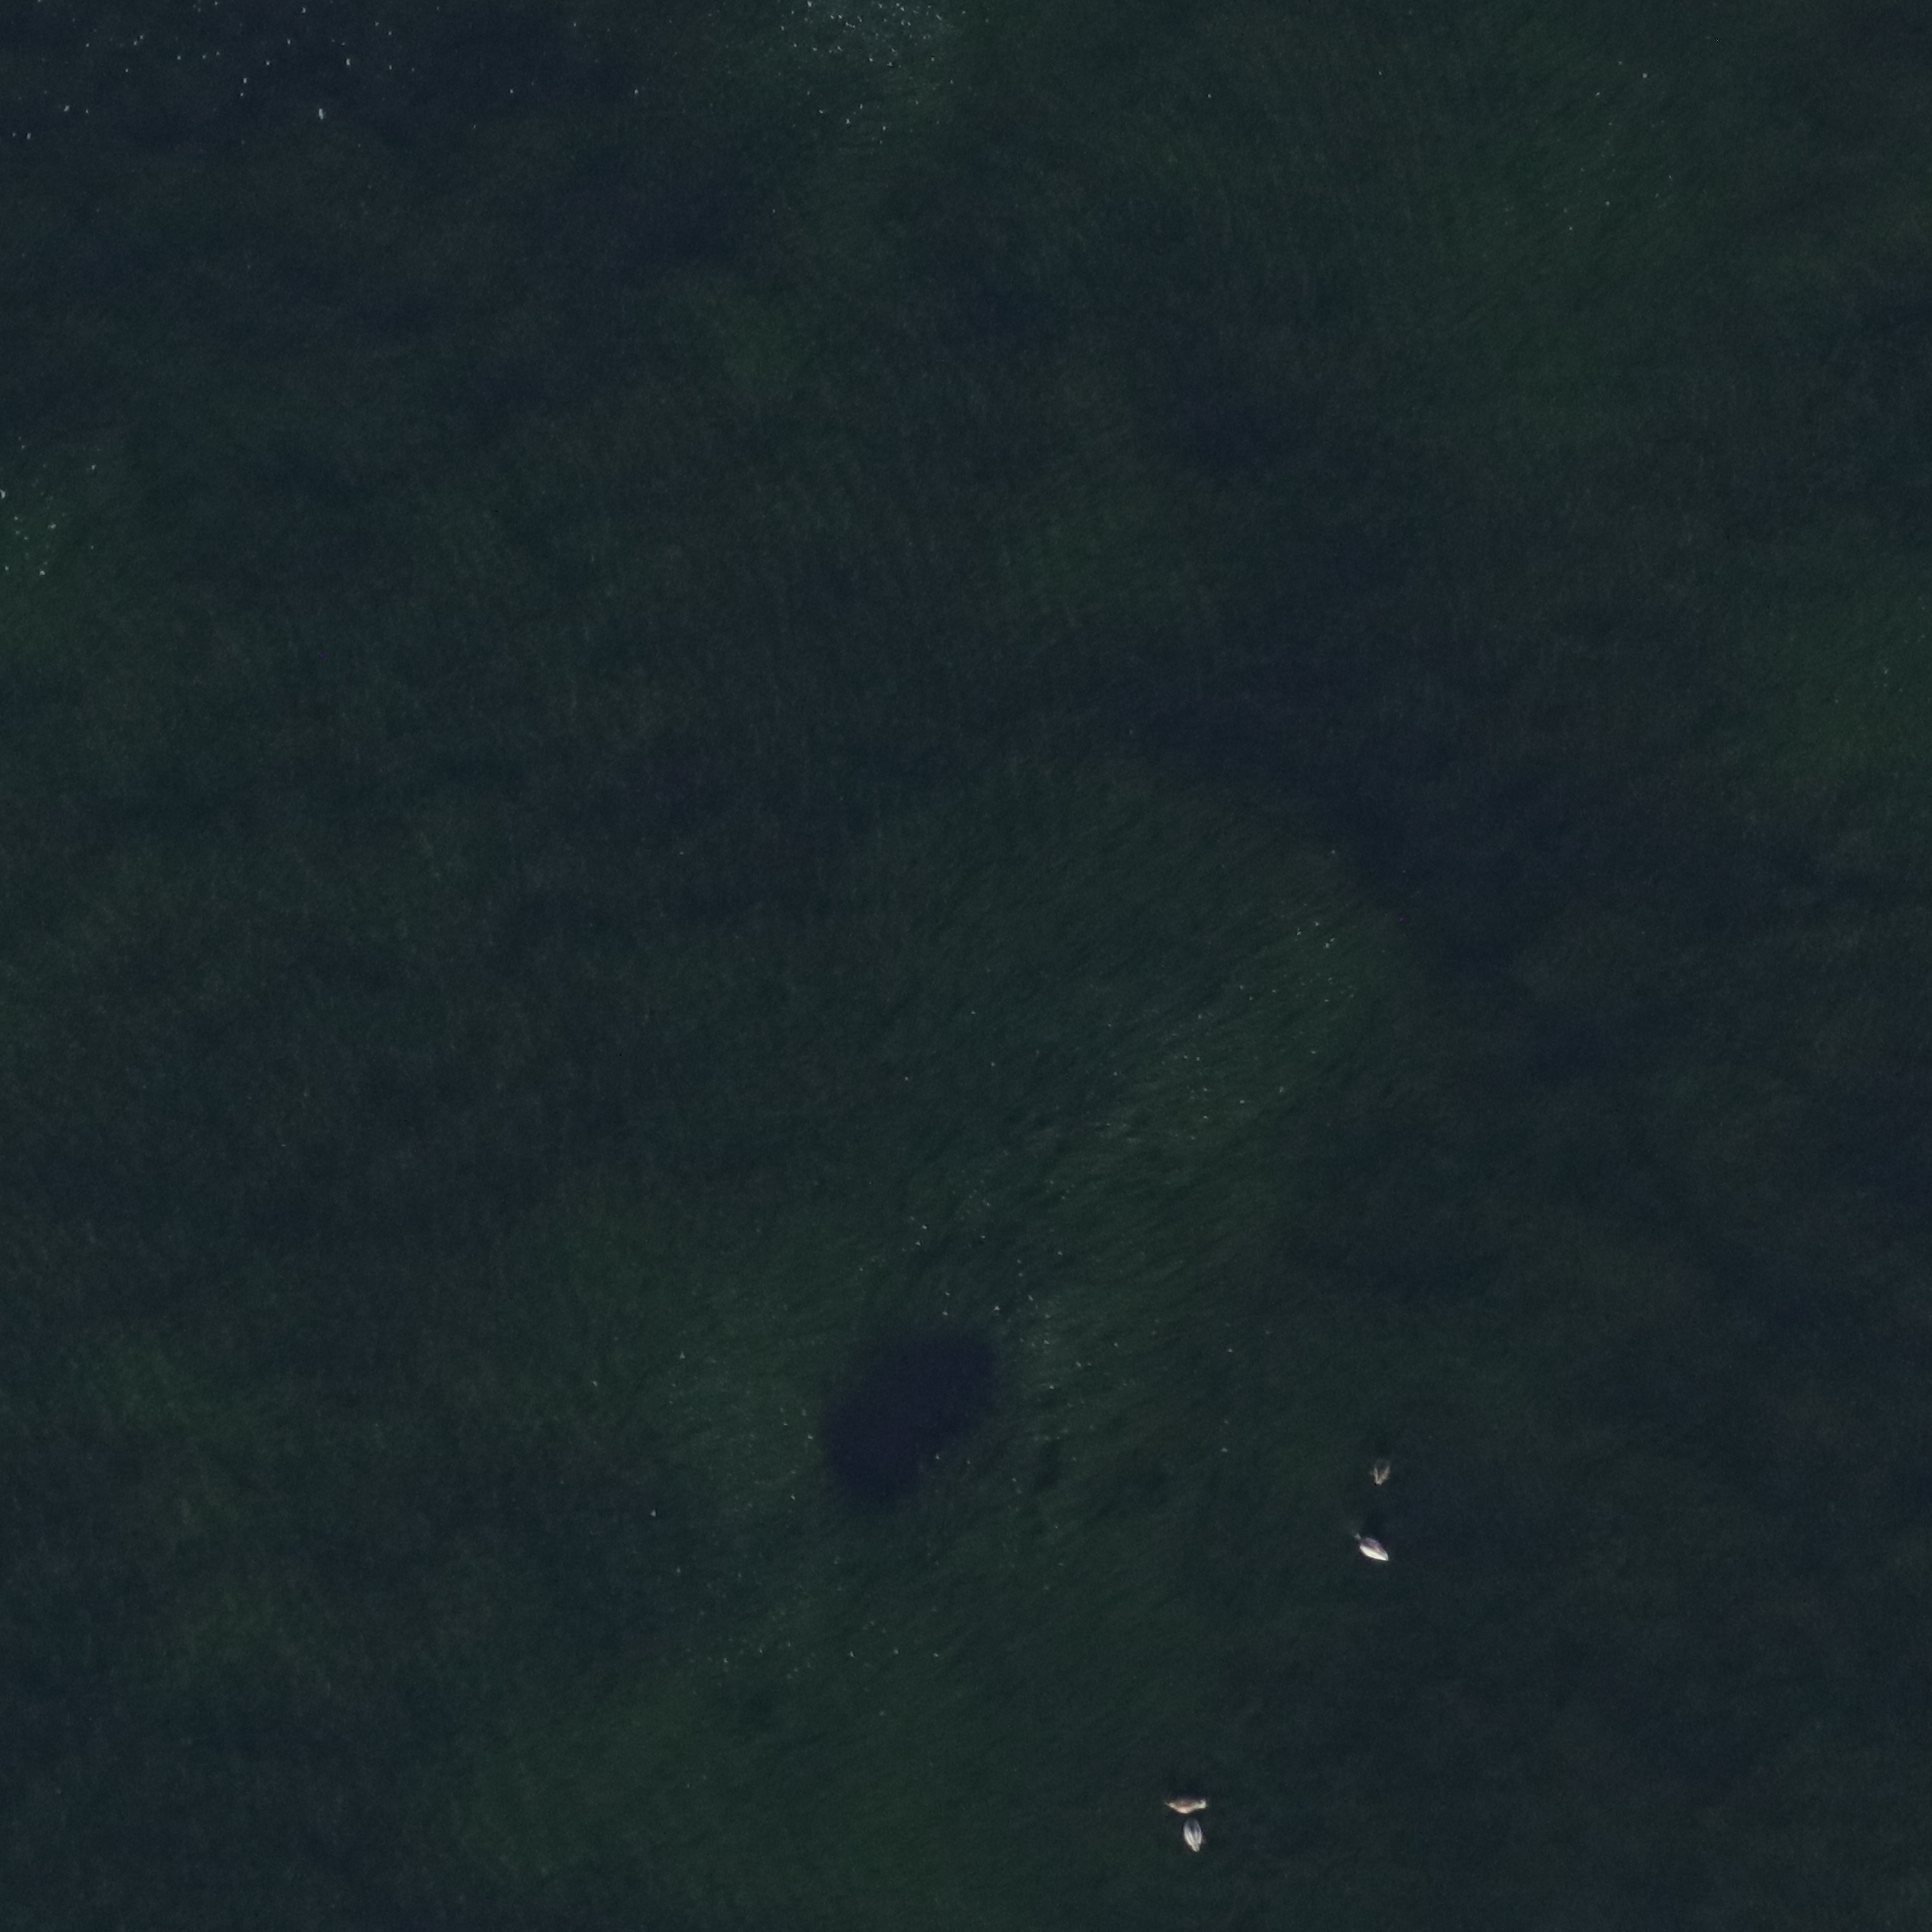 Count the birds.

4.